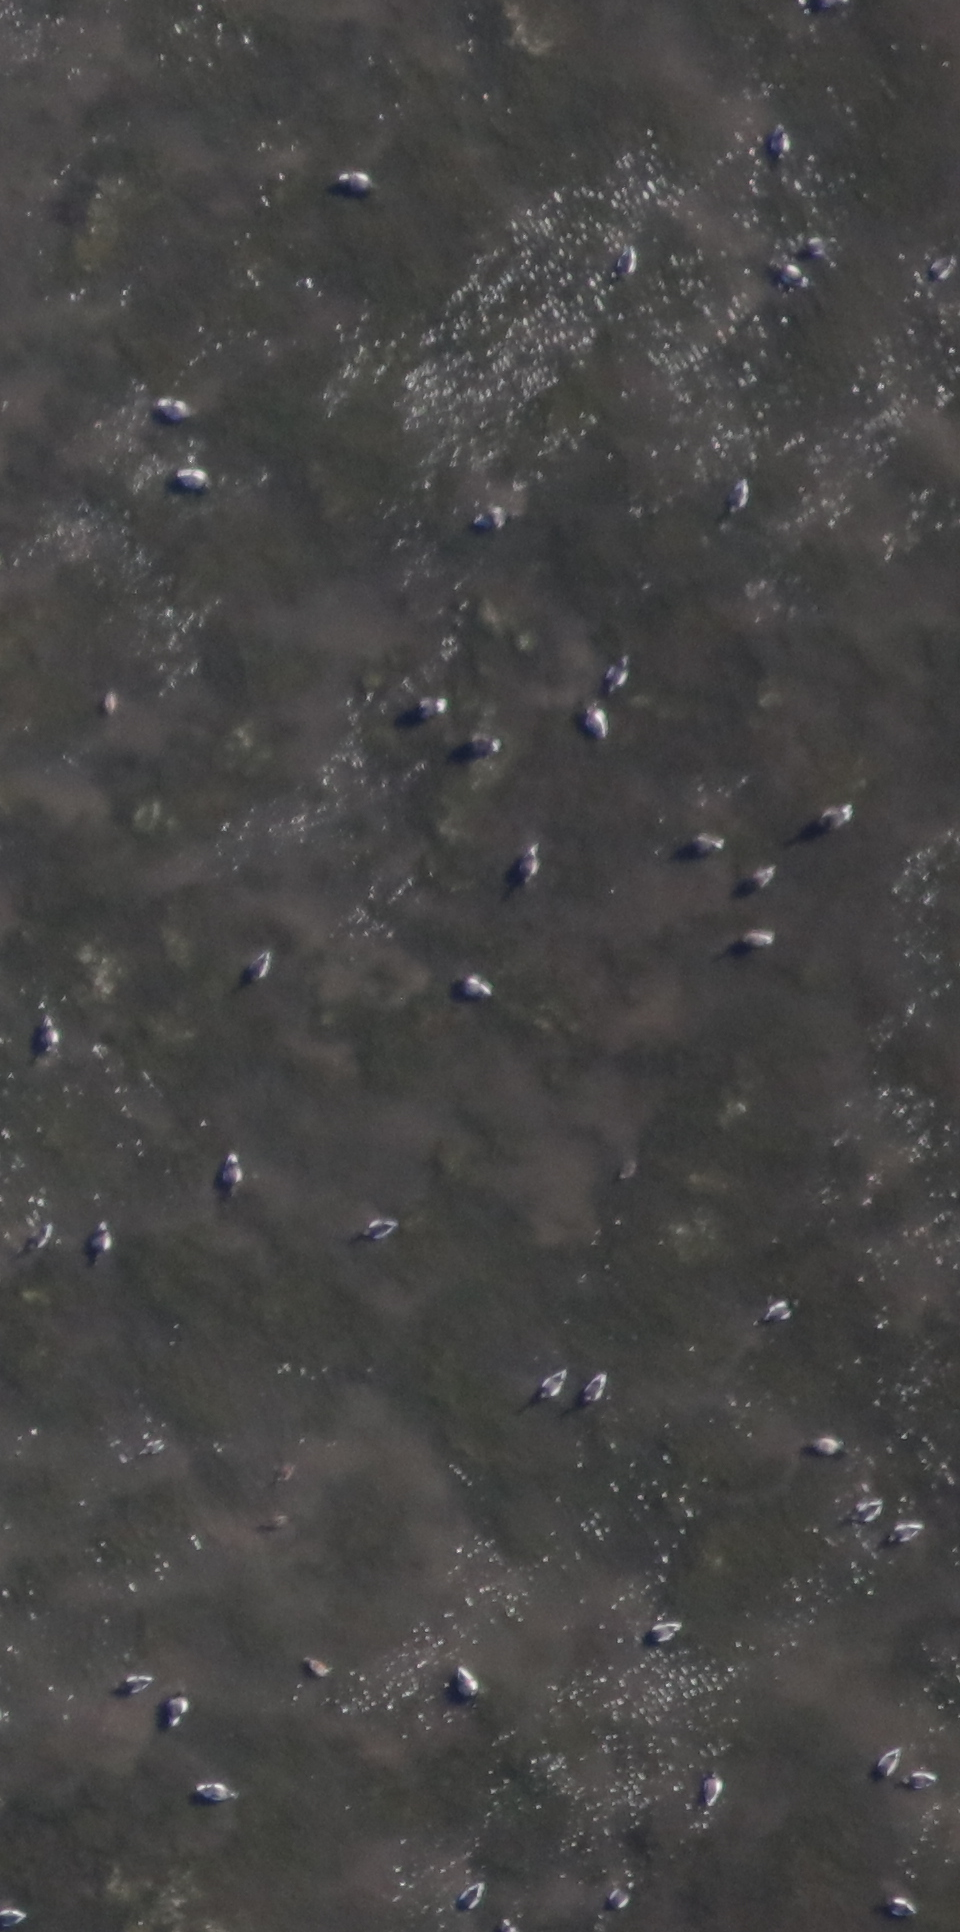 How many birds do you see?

50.